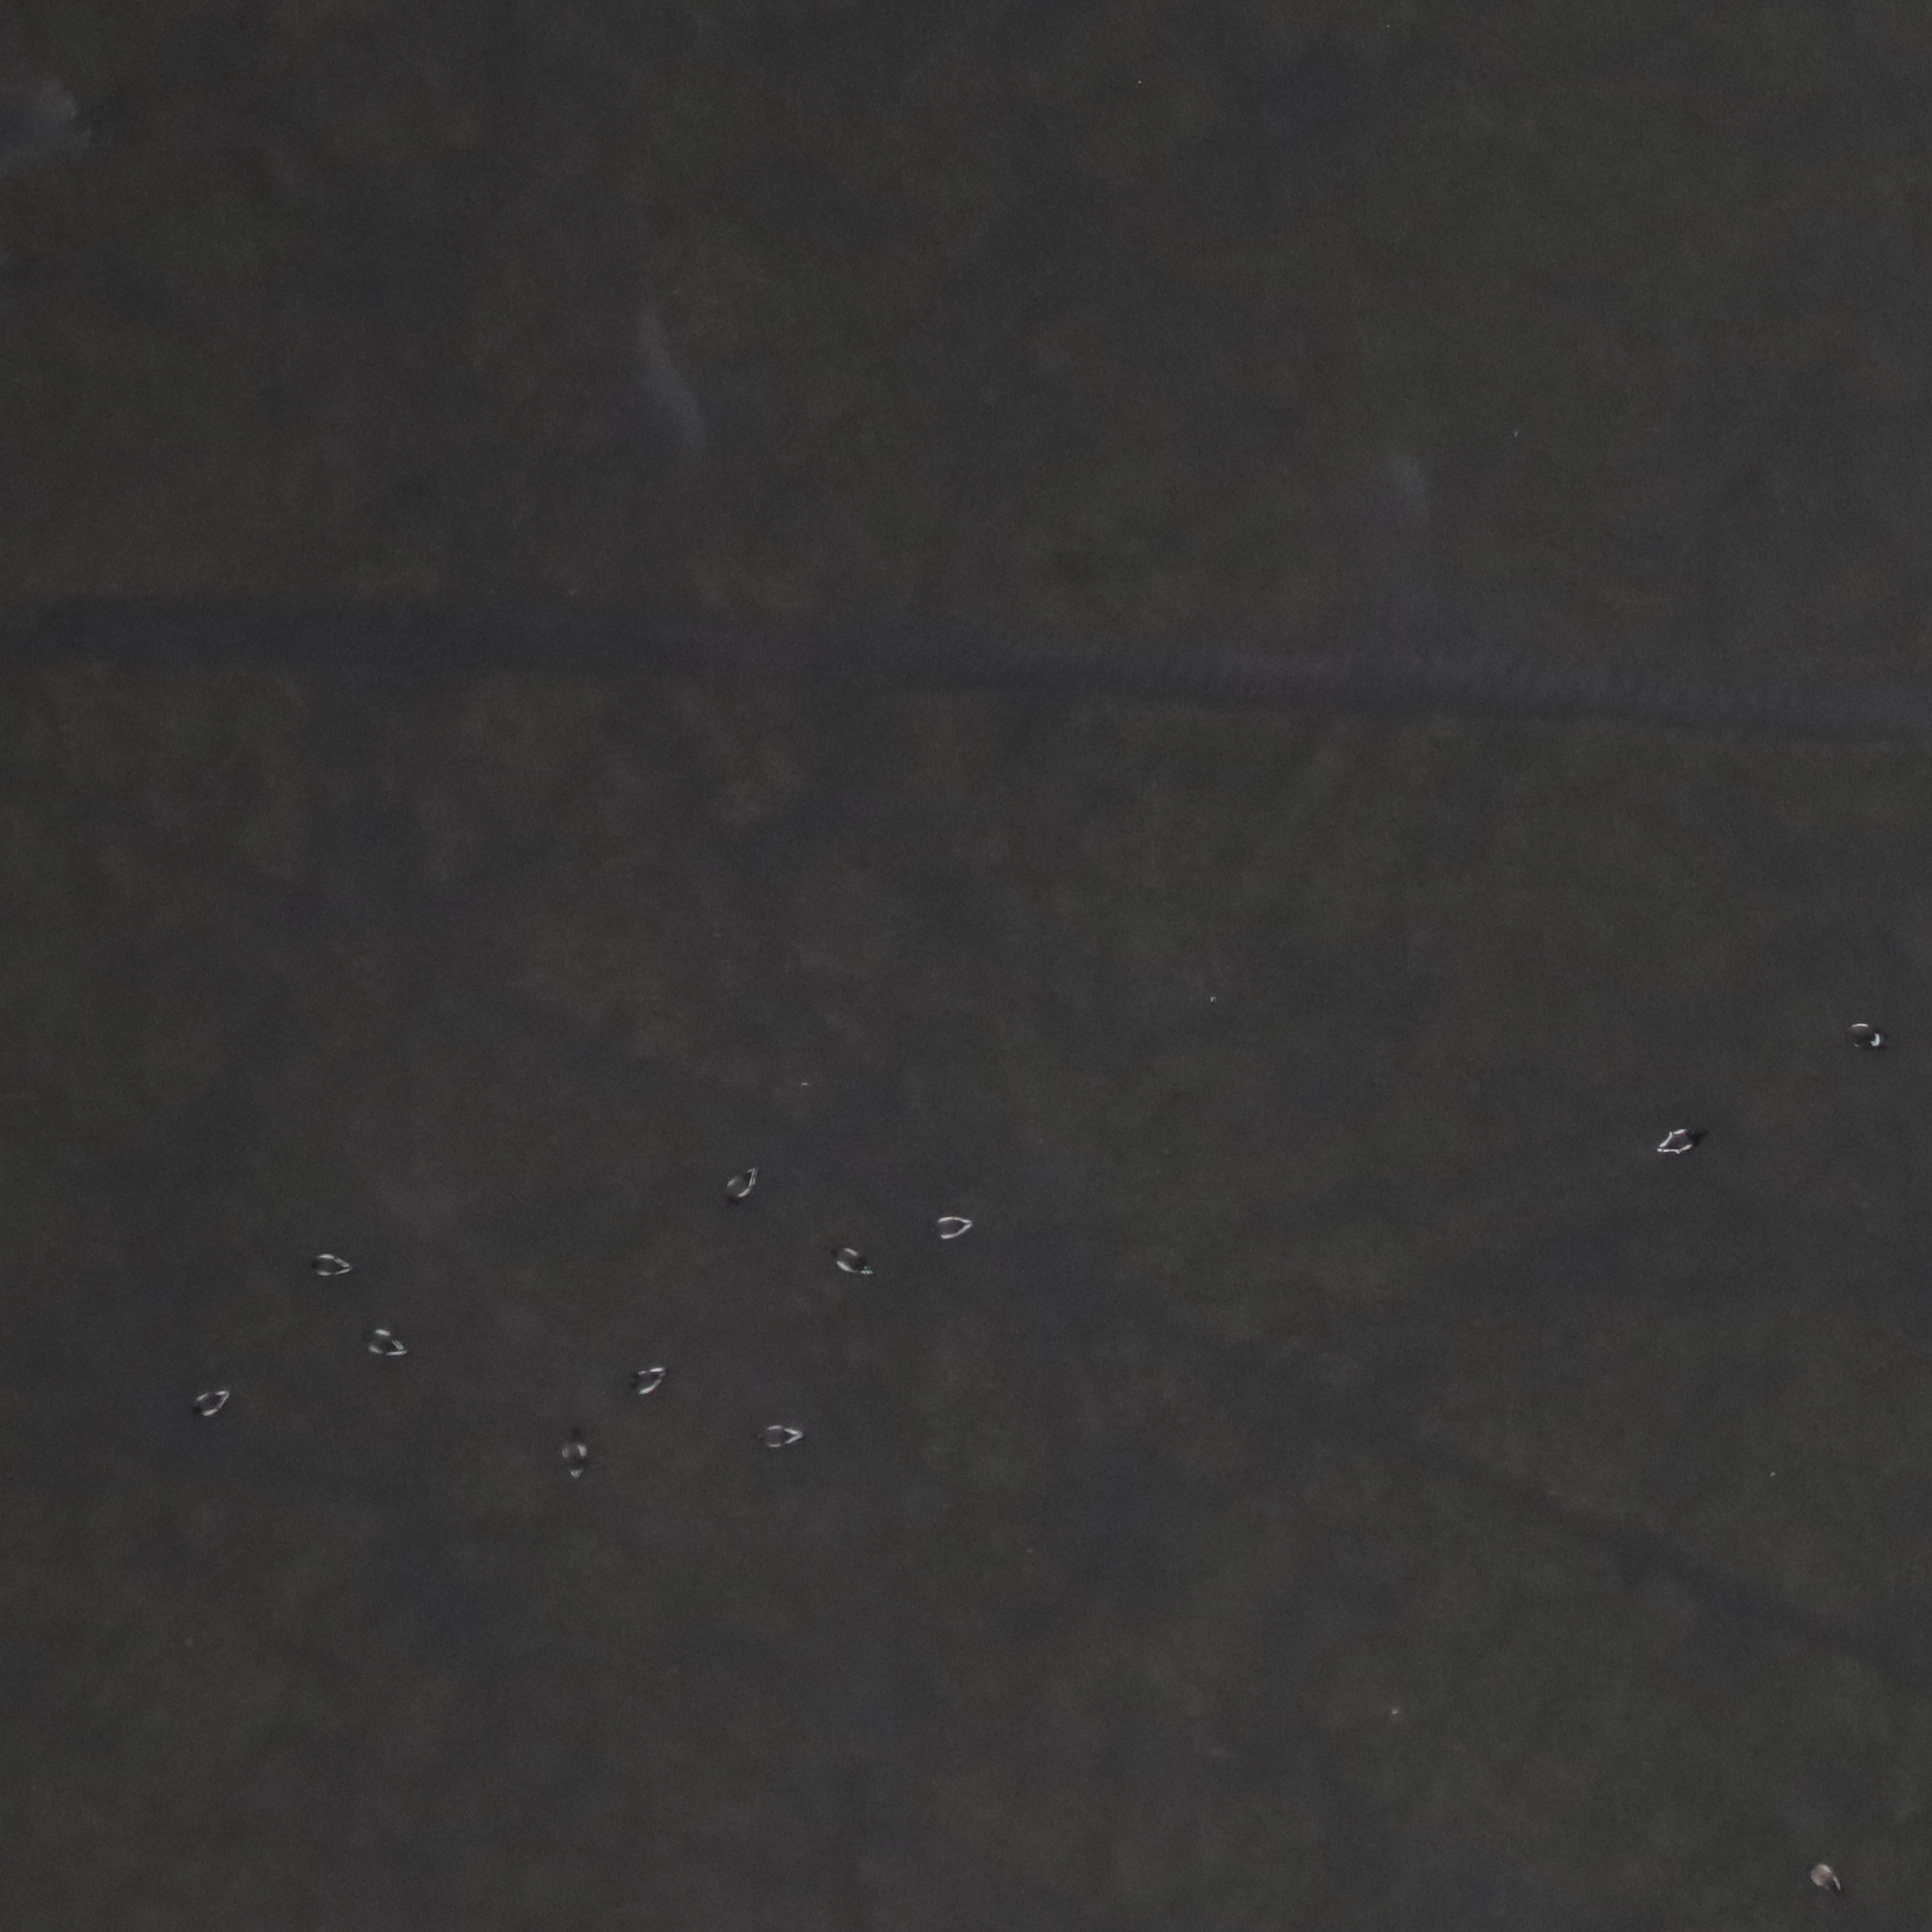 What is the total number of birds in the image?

12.